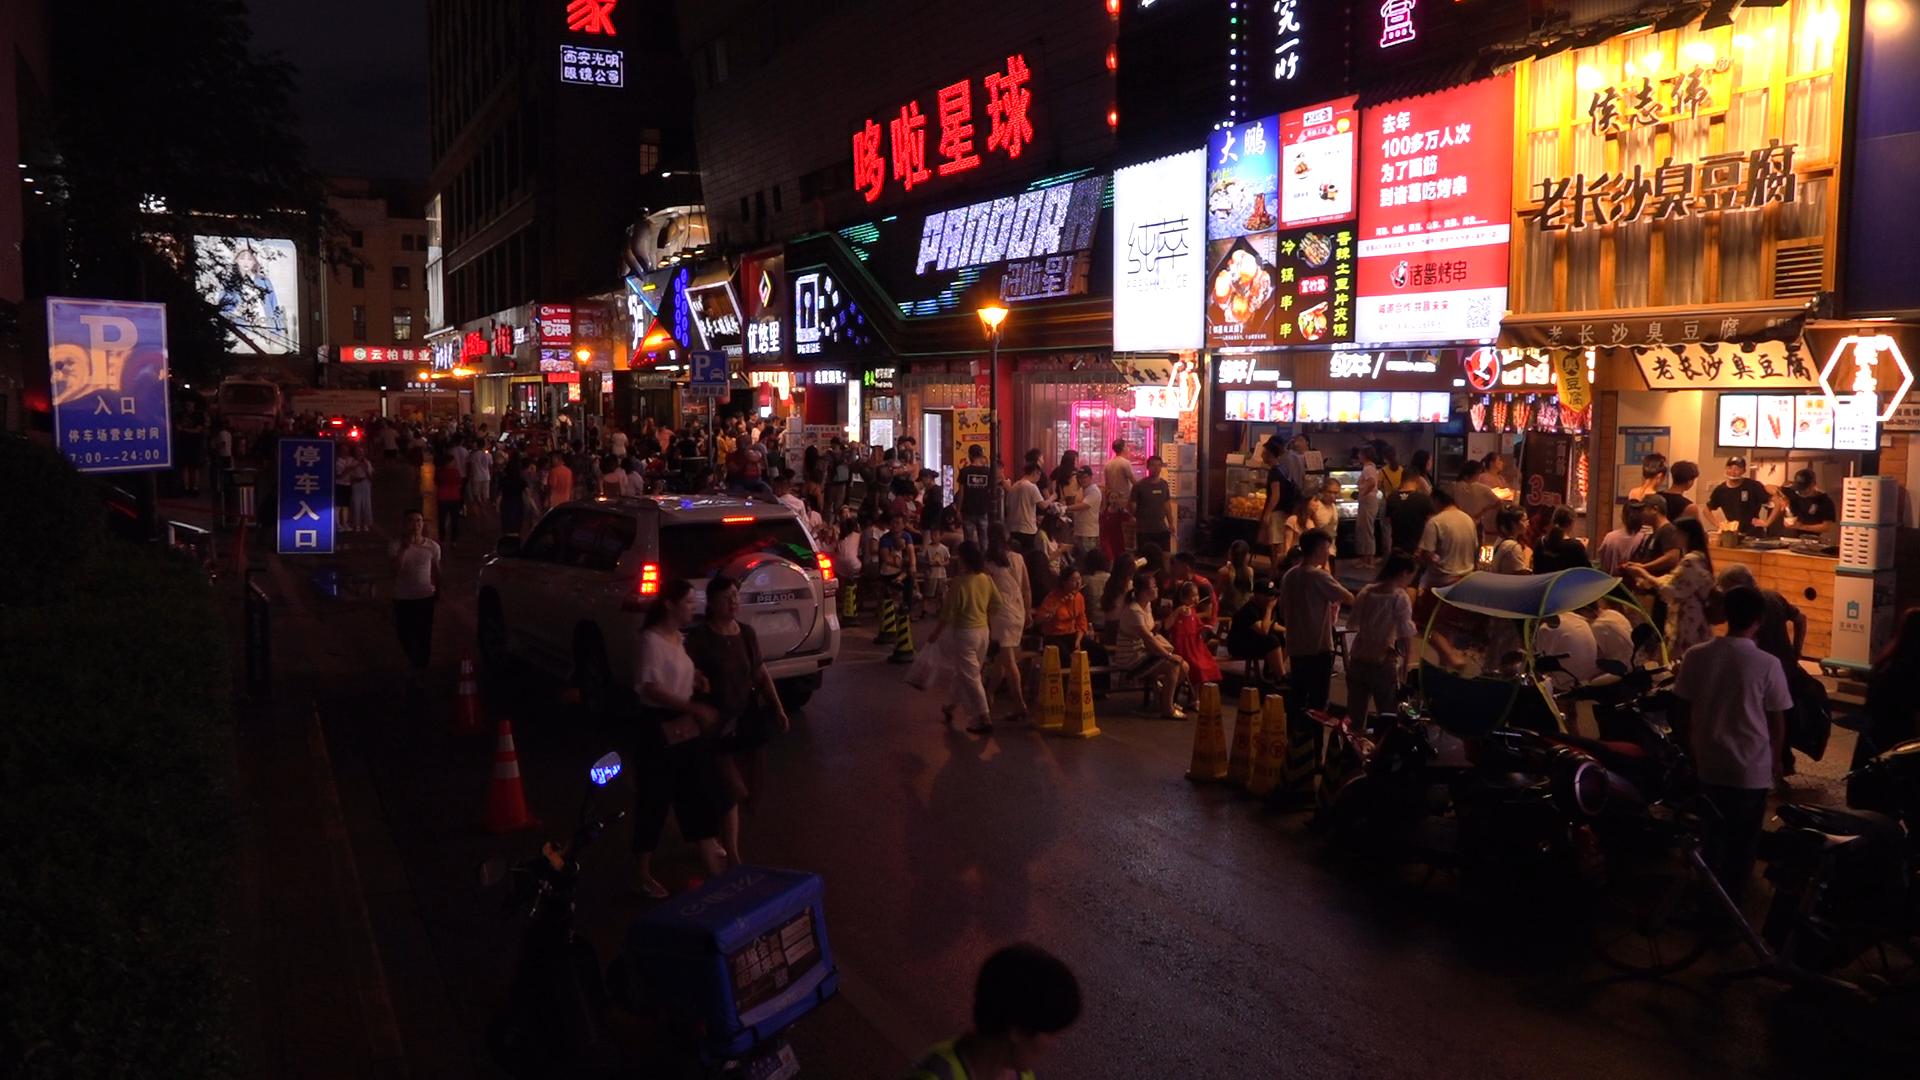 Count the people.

108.